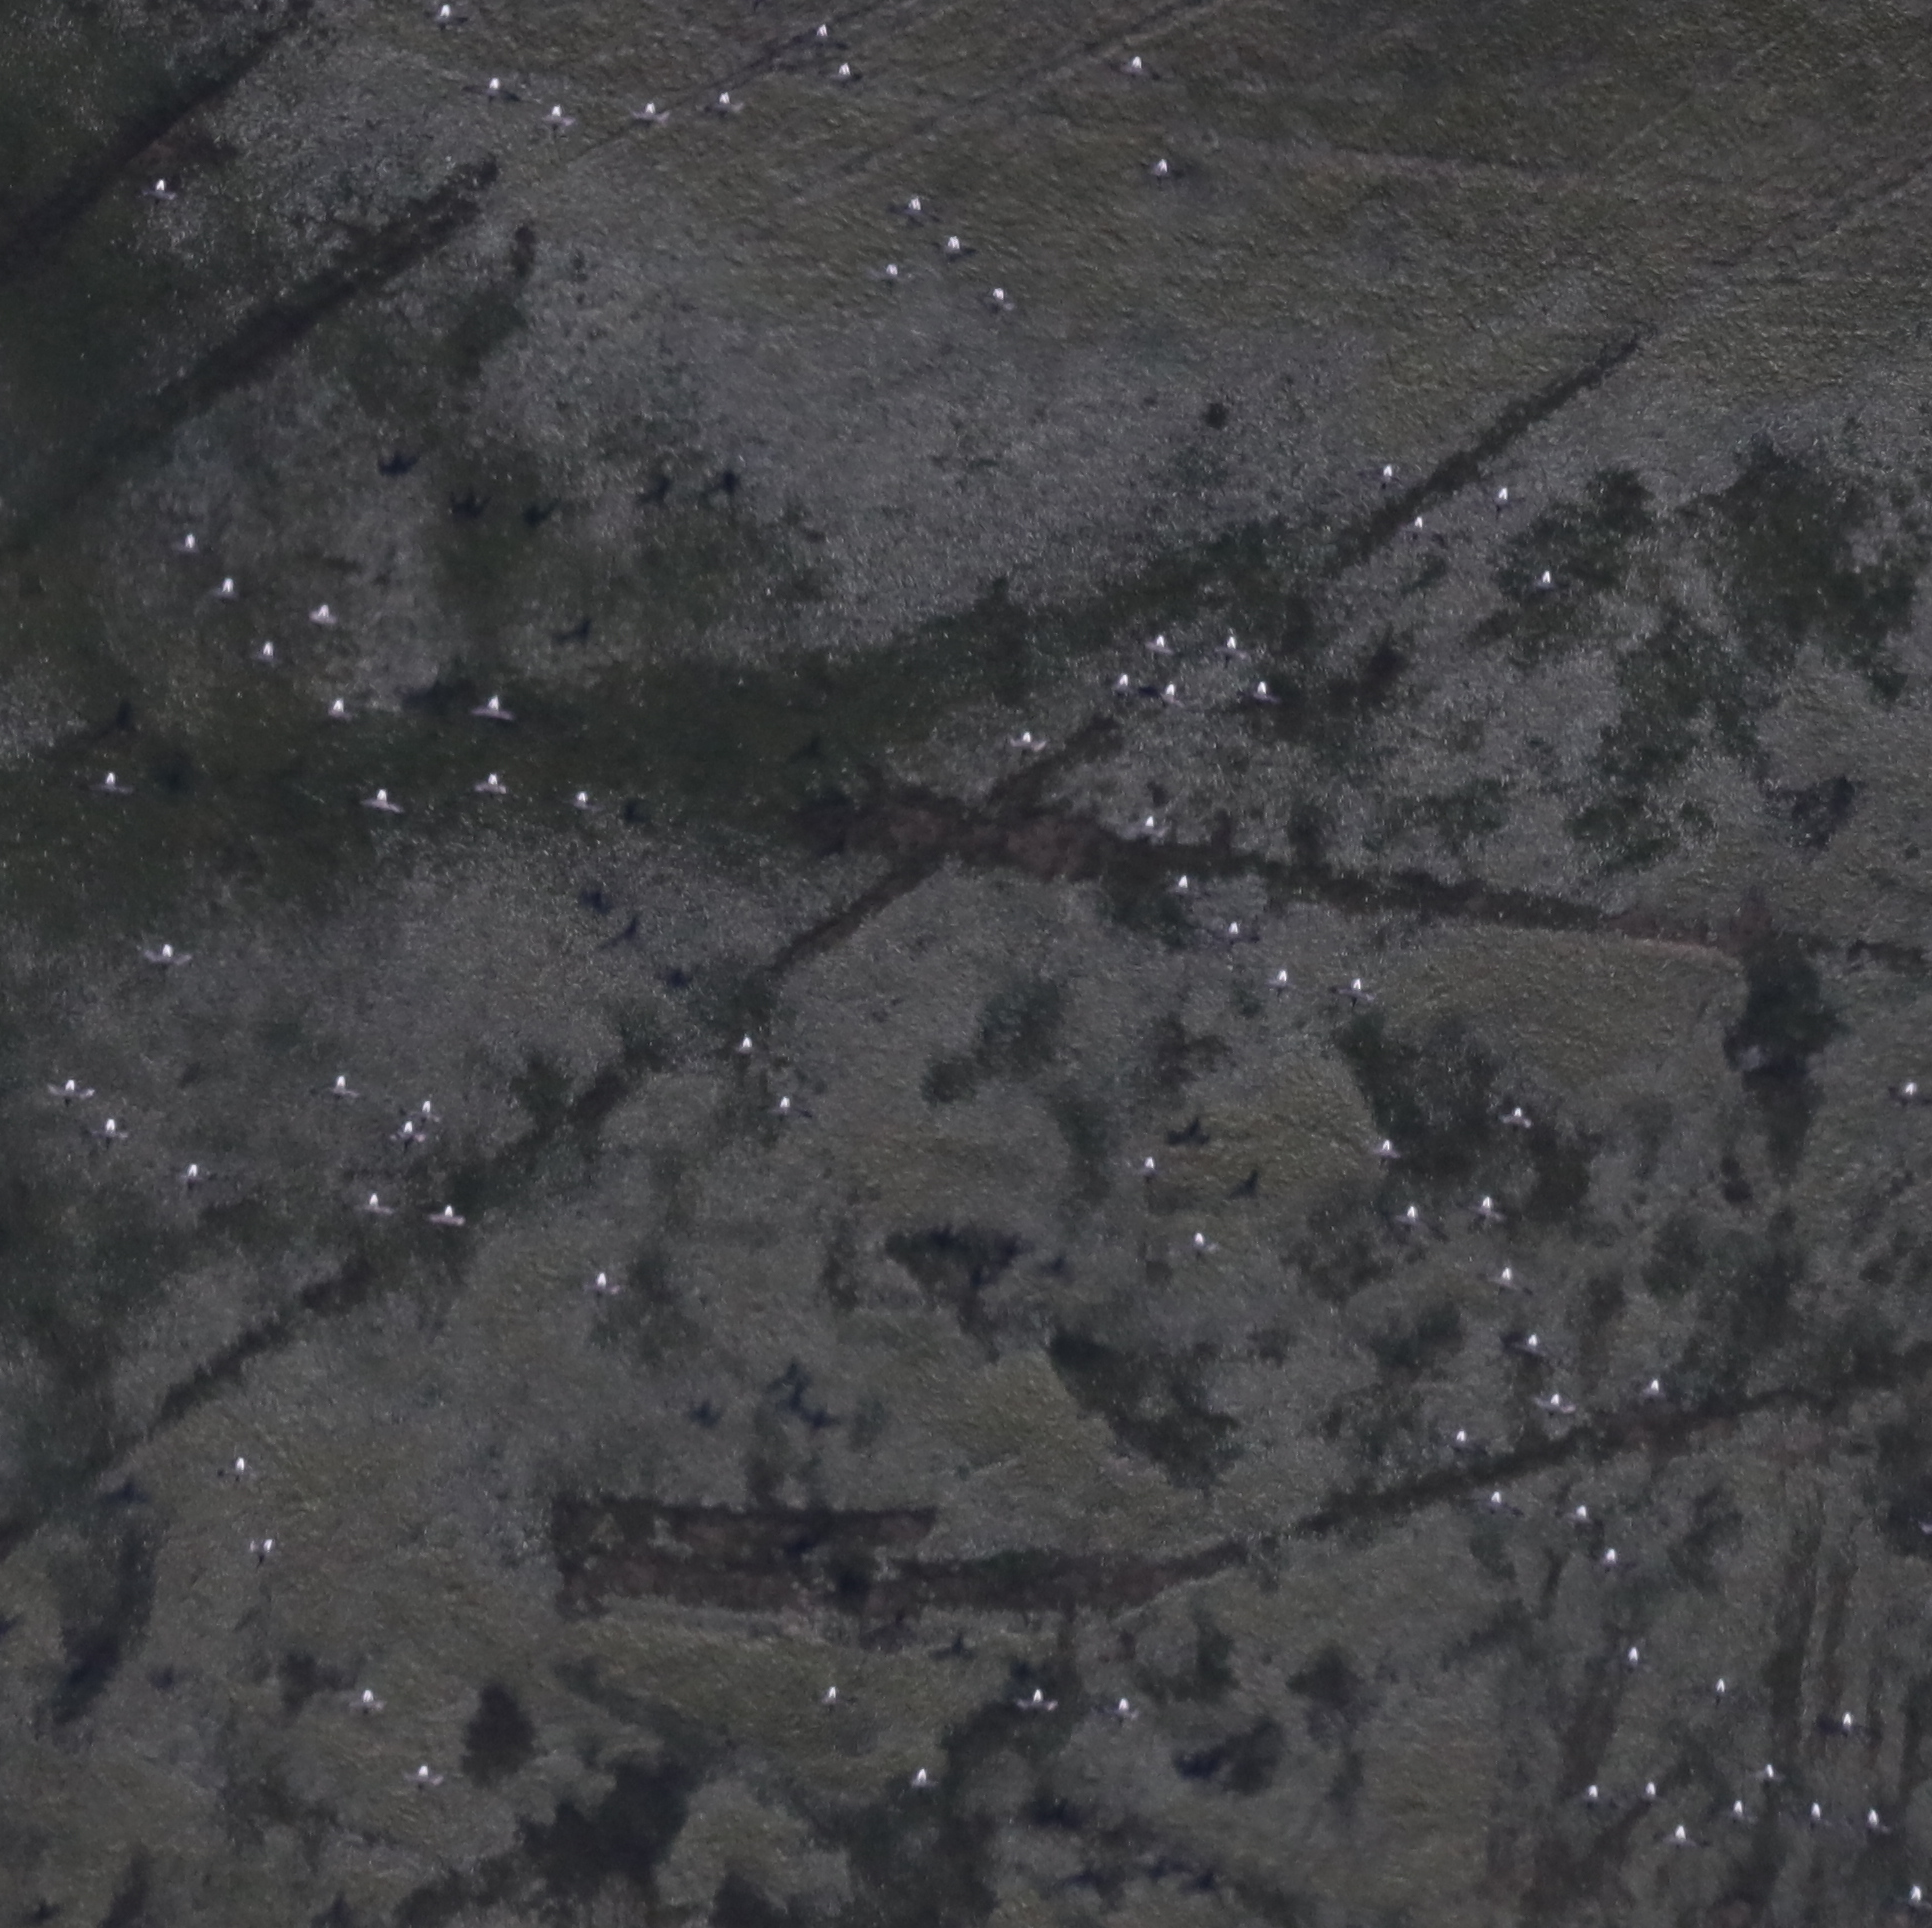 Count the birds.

85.